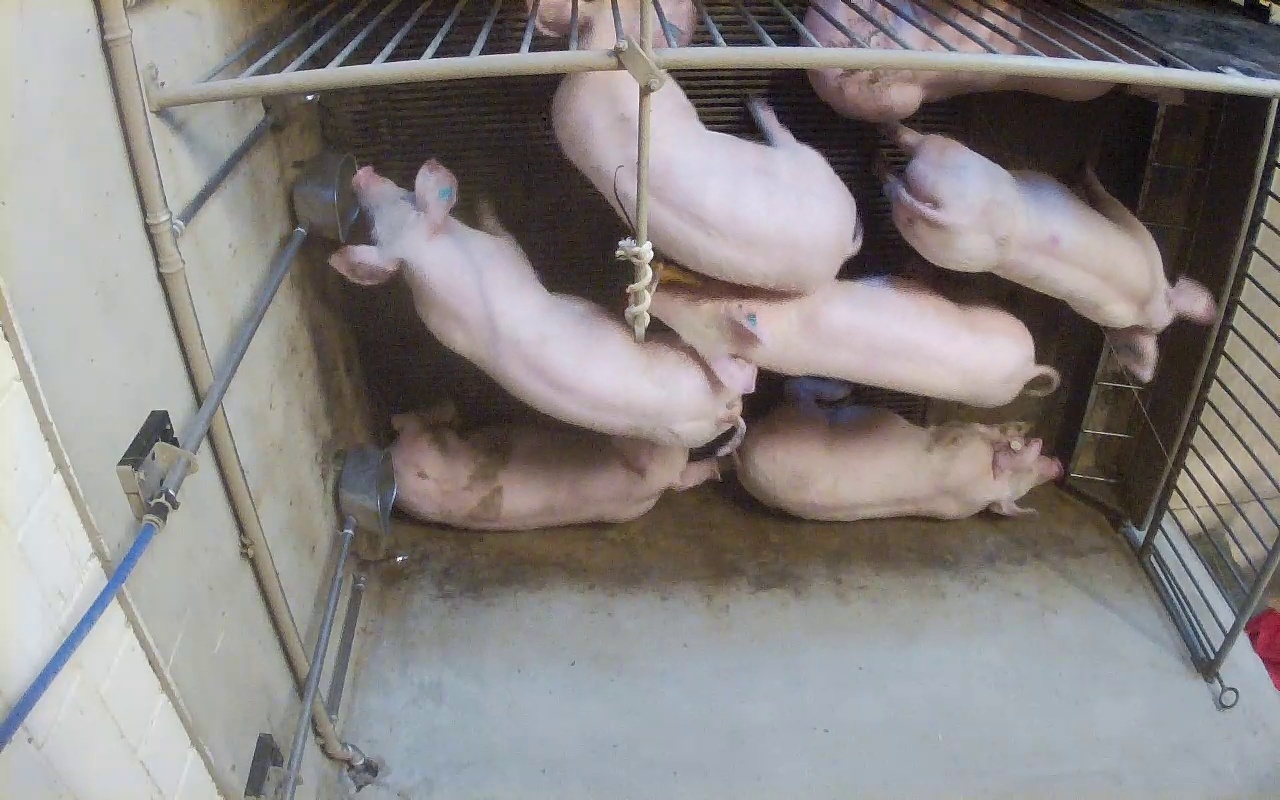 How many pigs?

7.